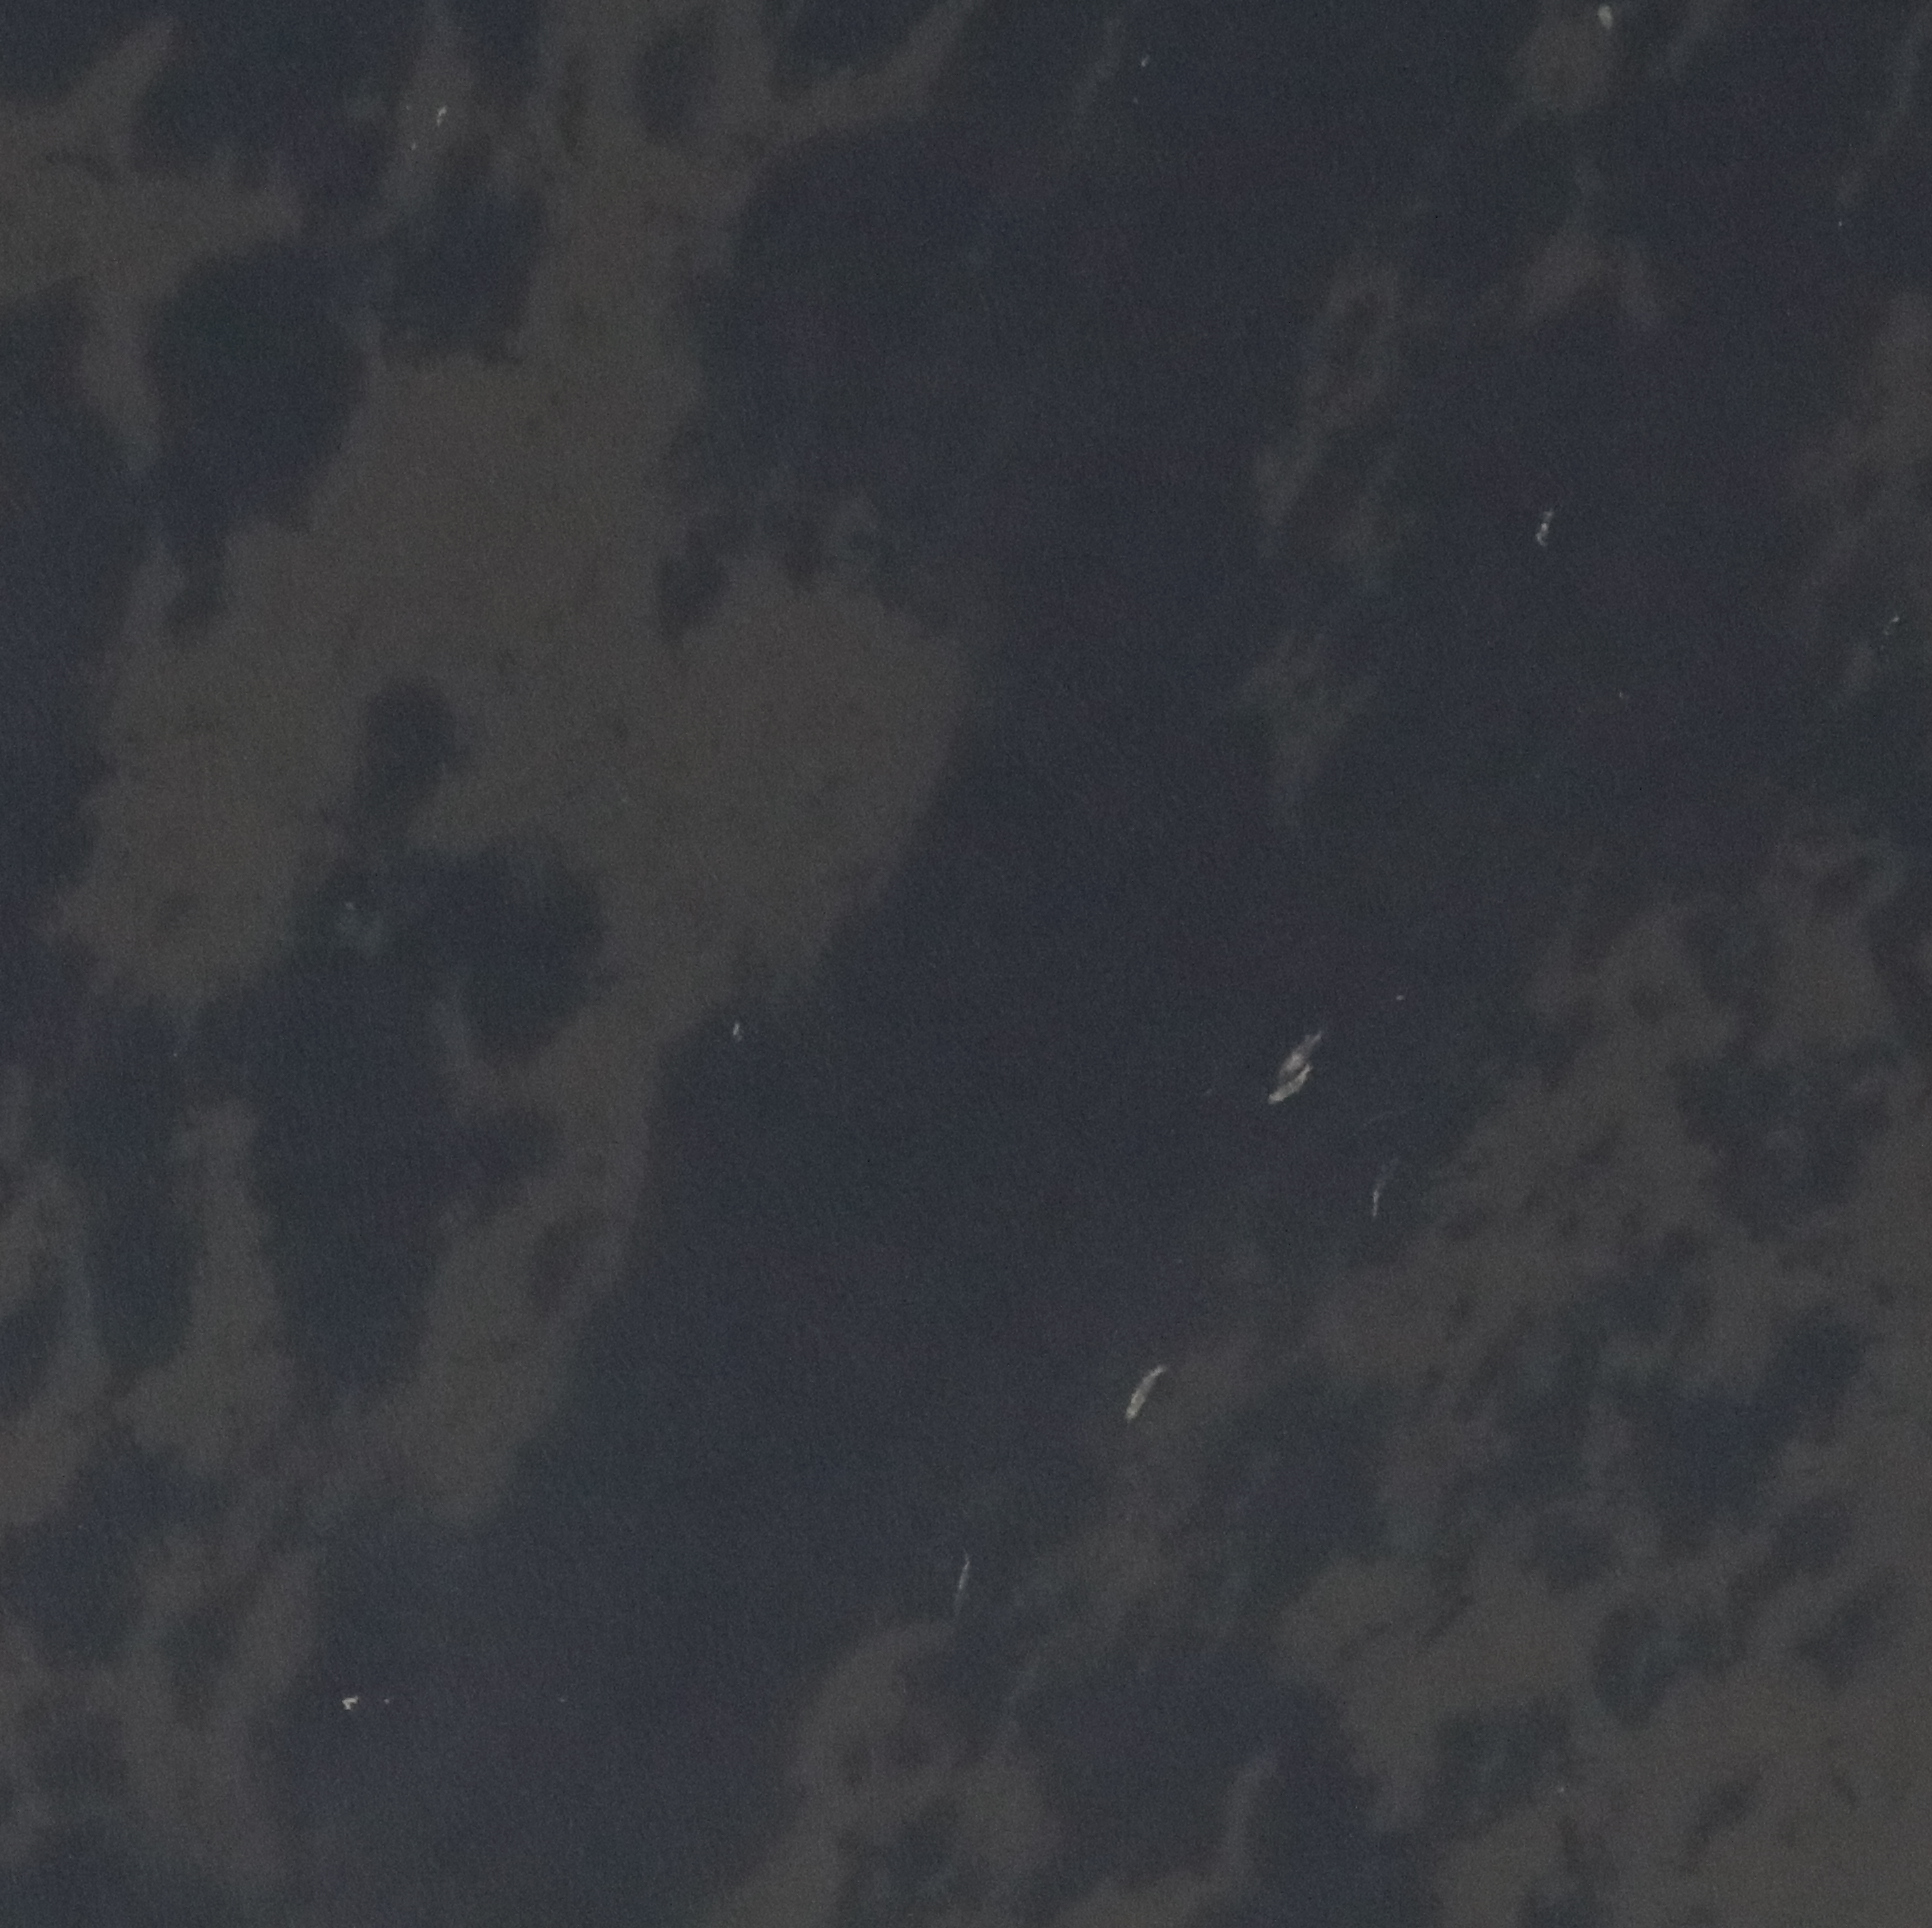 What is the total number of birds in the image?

0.